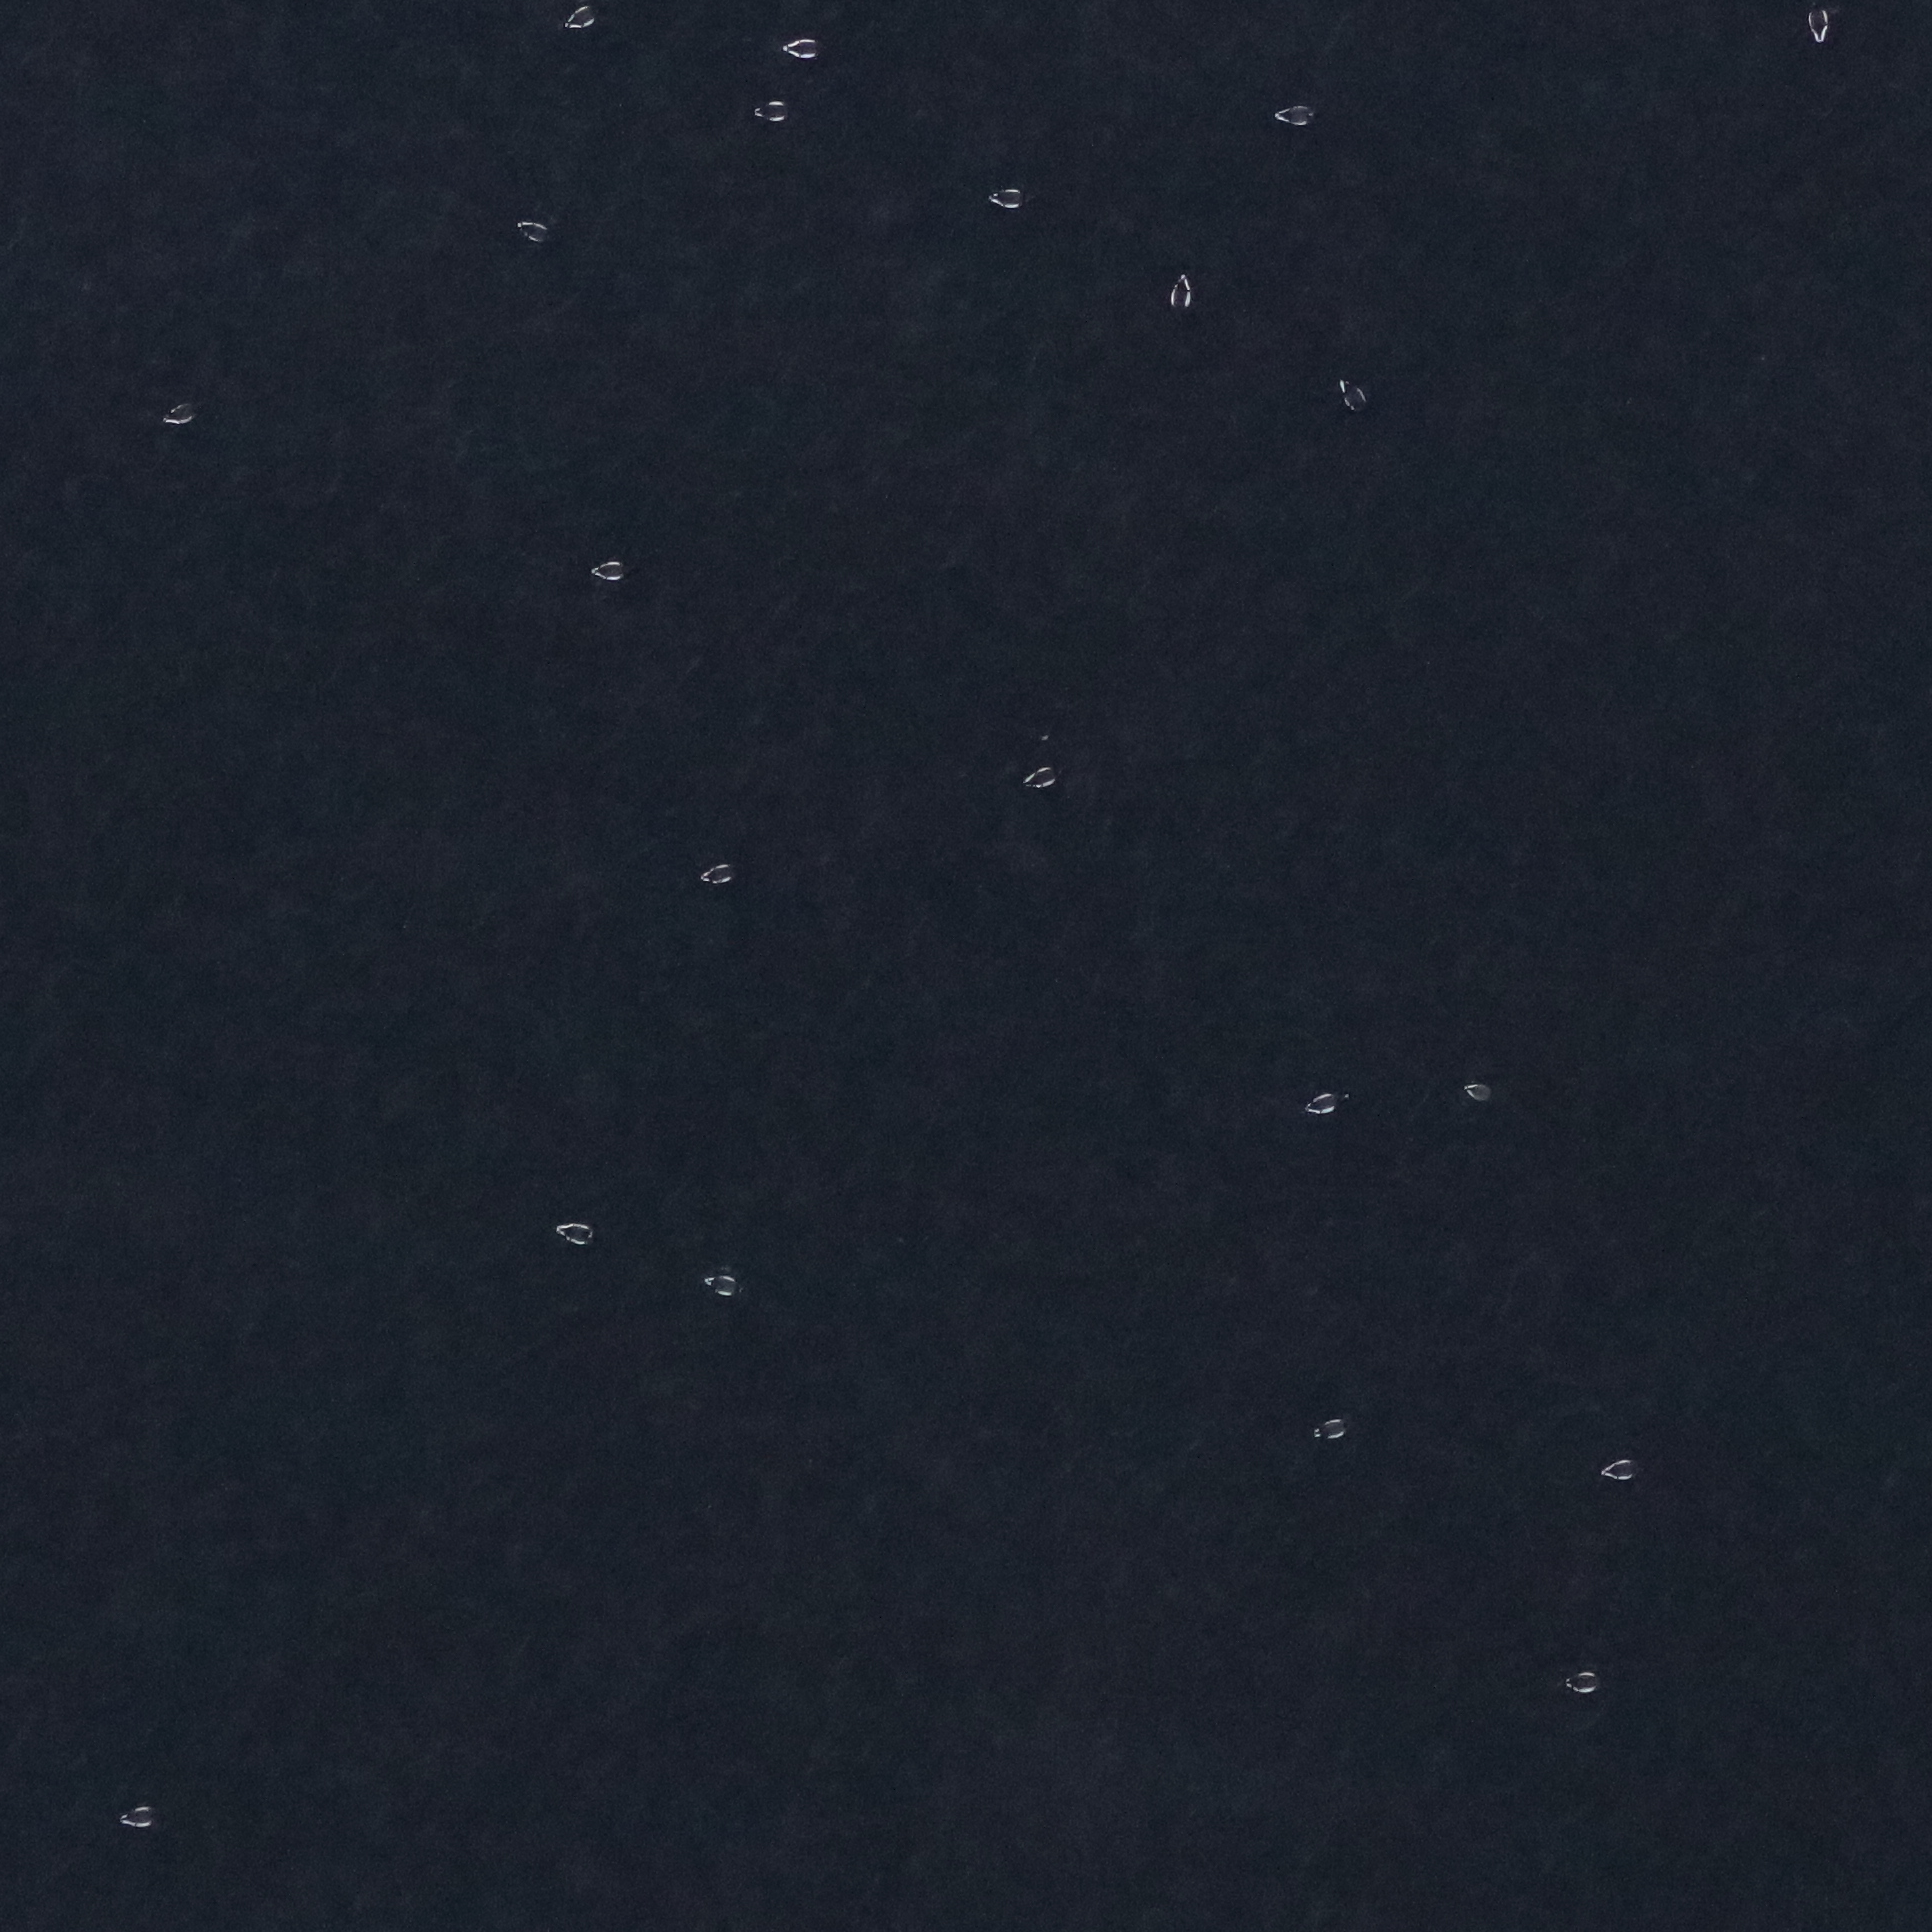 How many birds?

21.